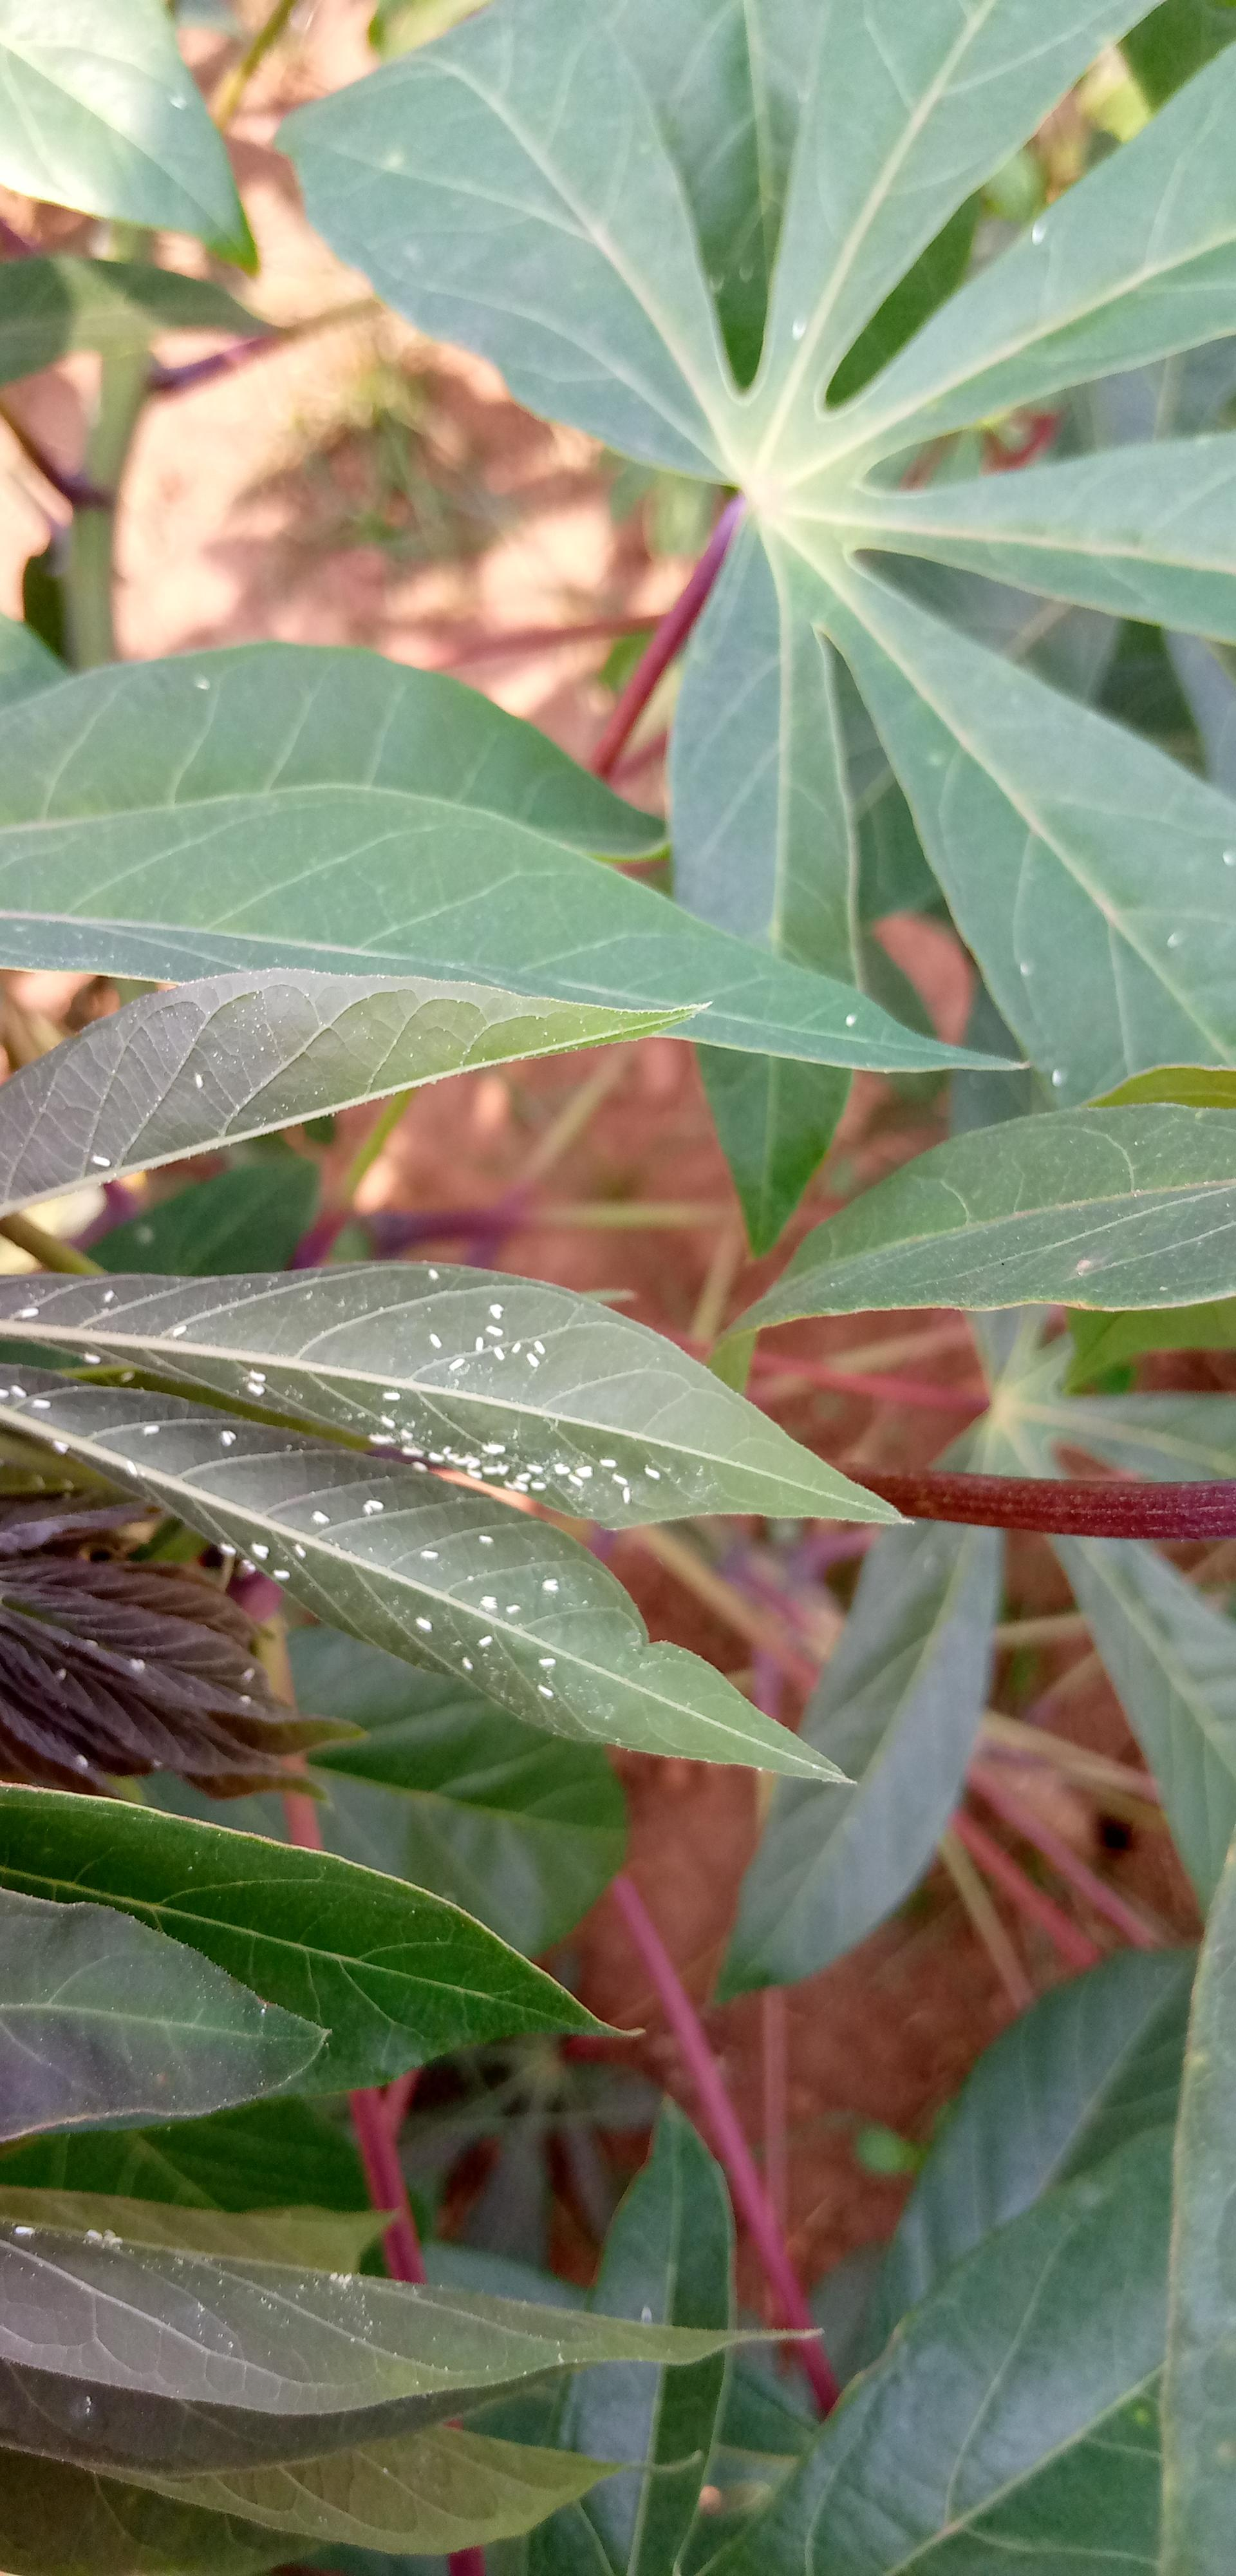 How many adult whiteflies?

83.